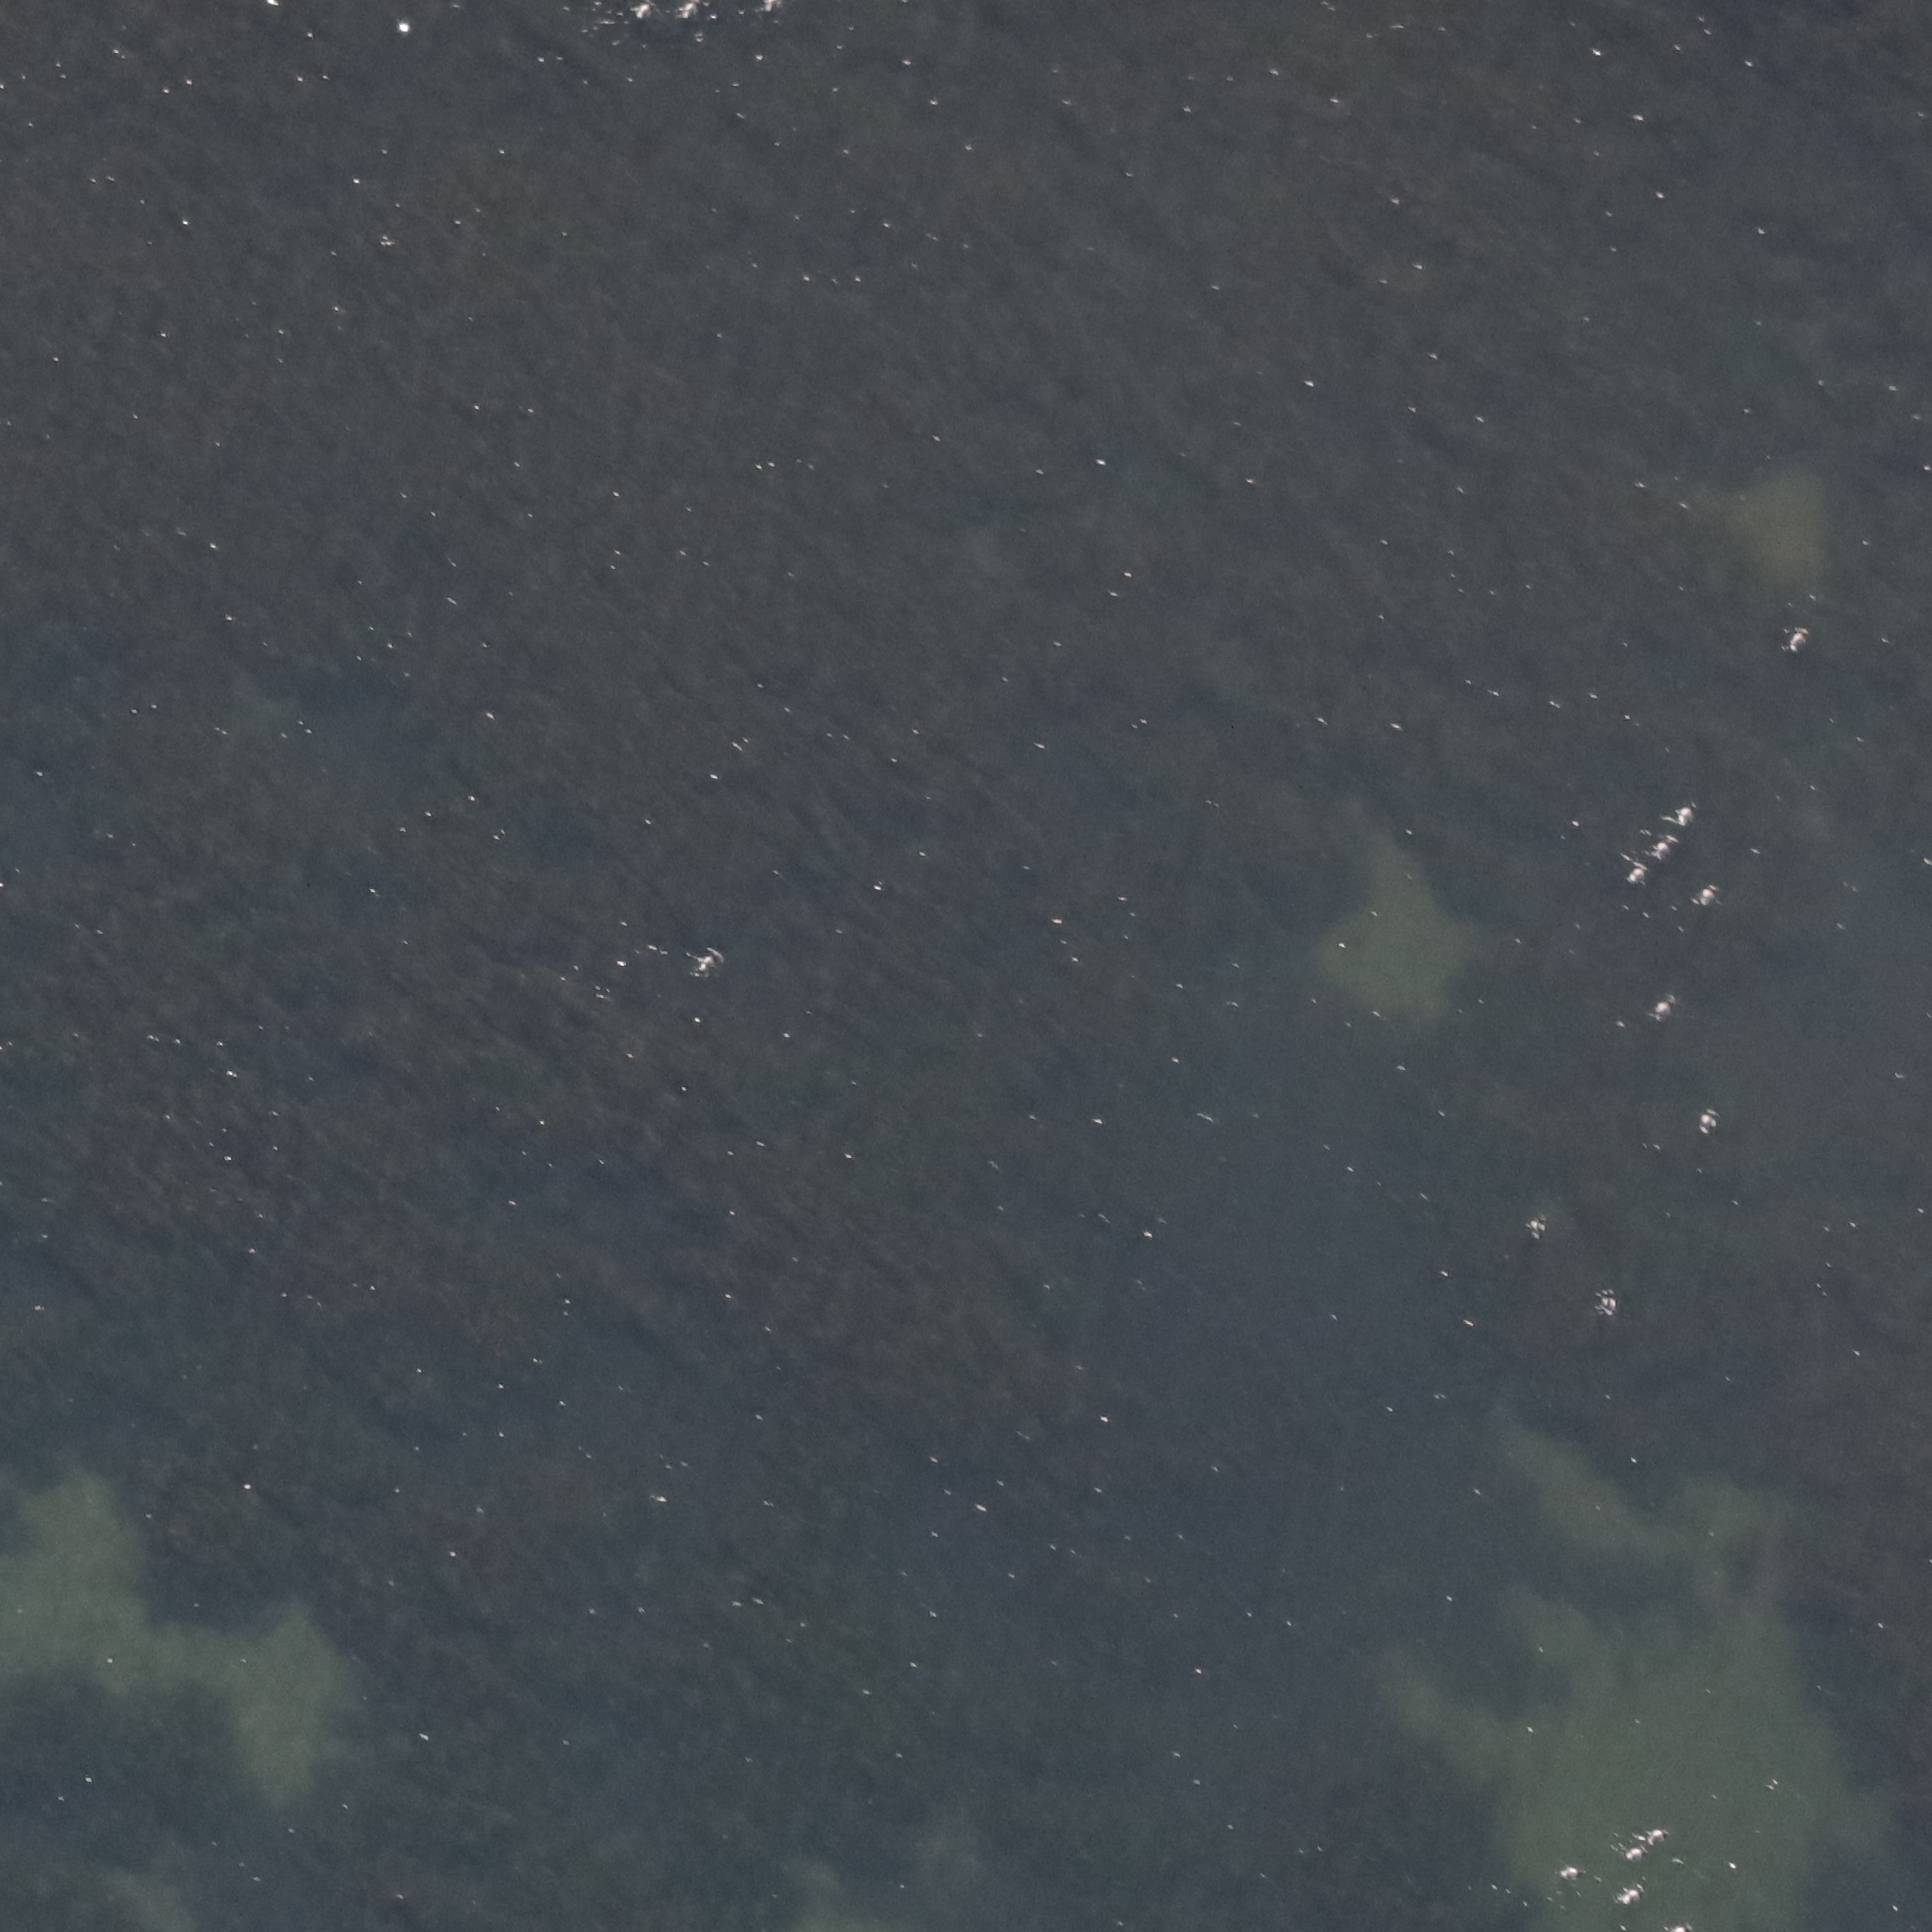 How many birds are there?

16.